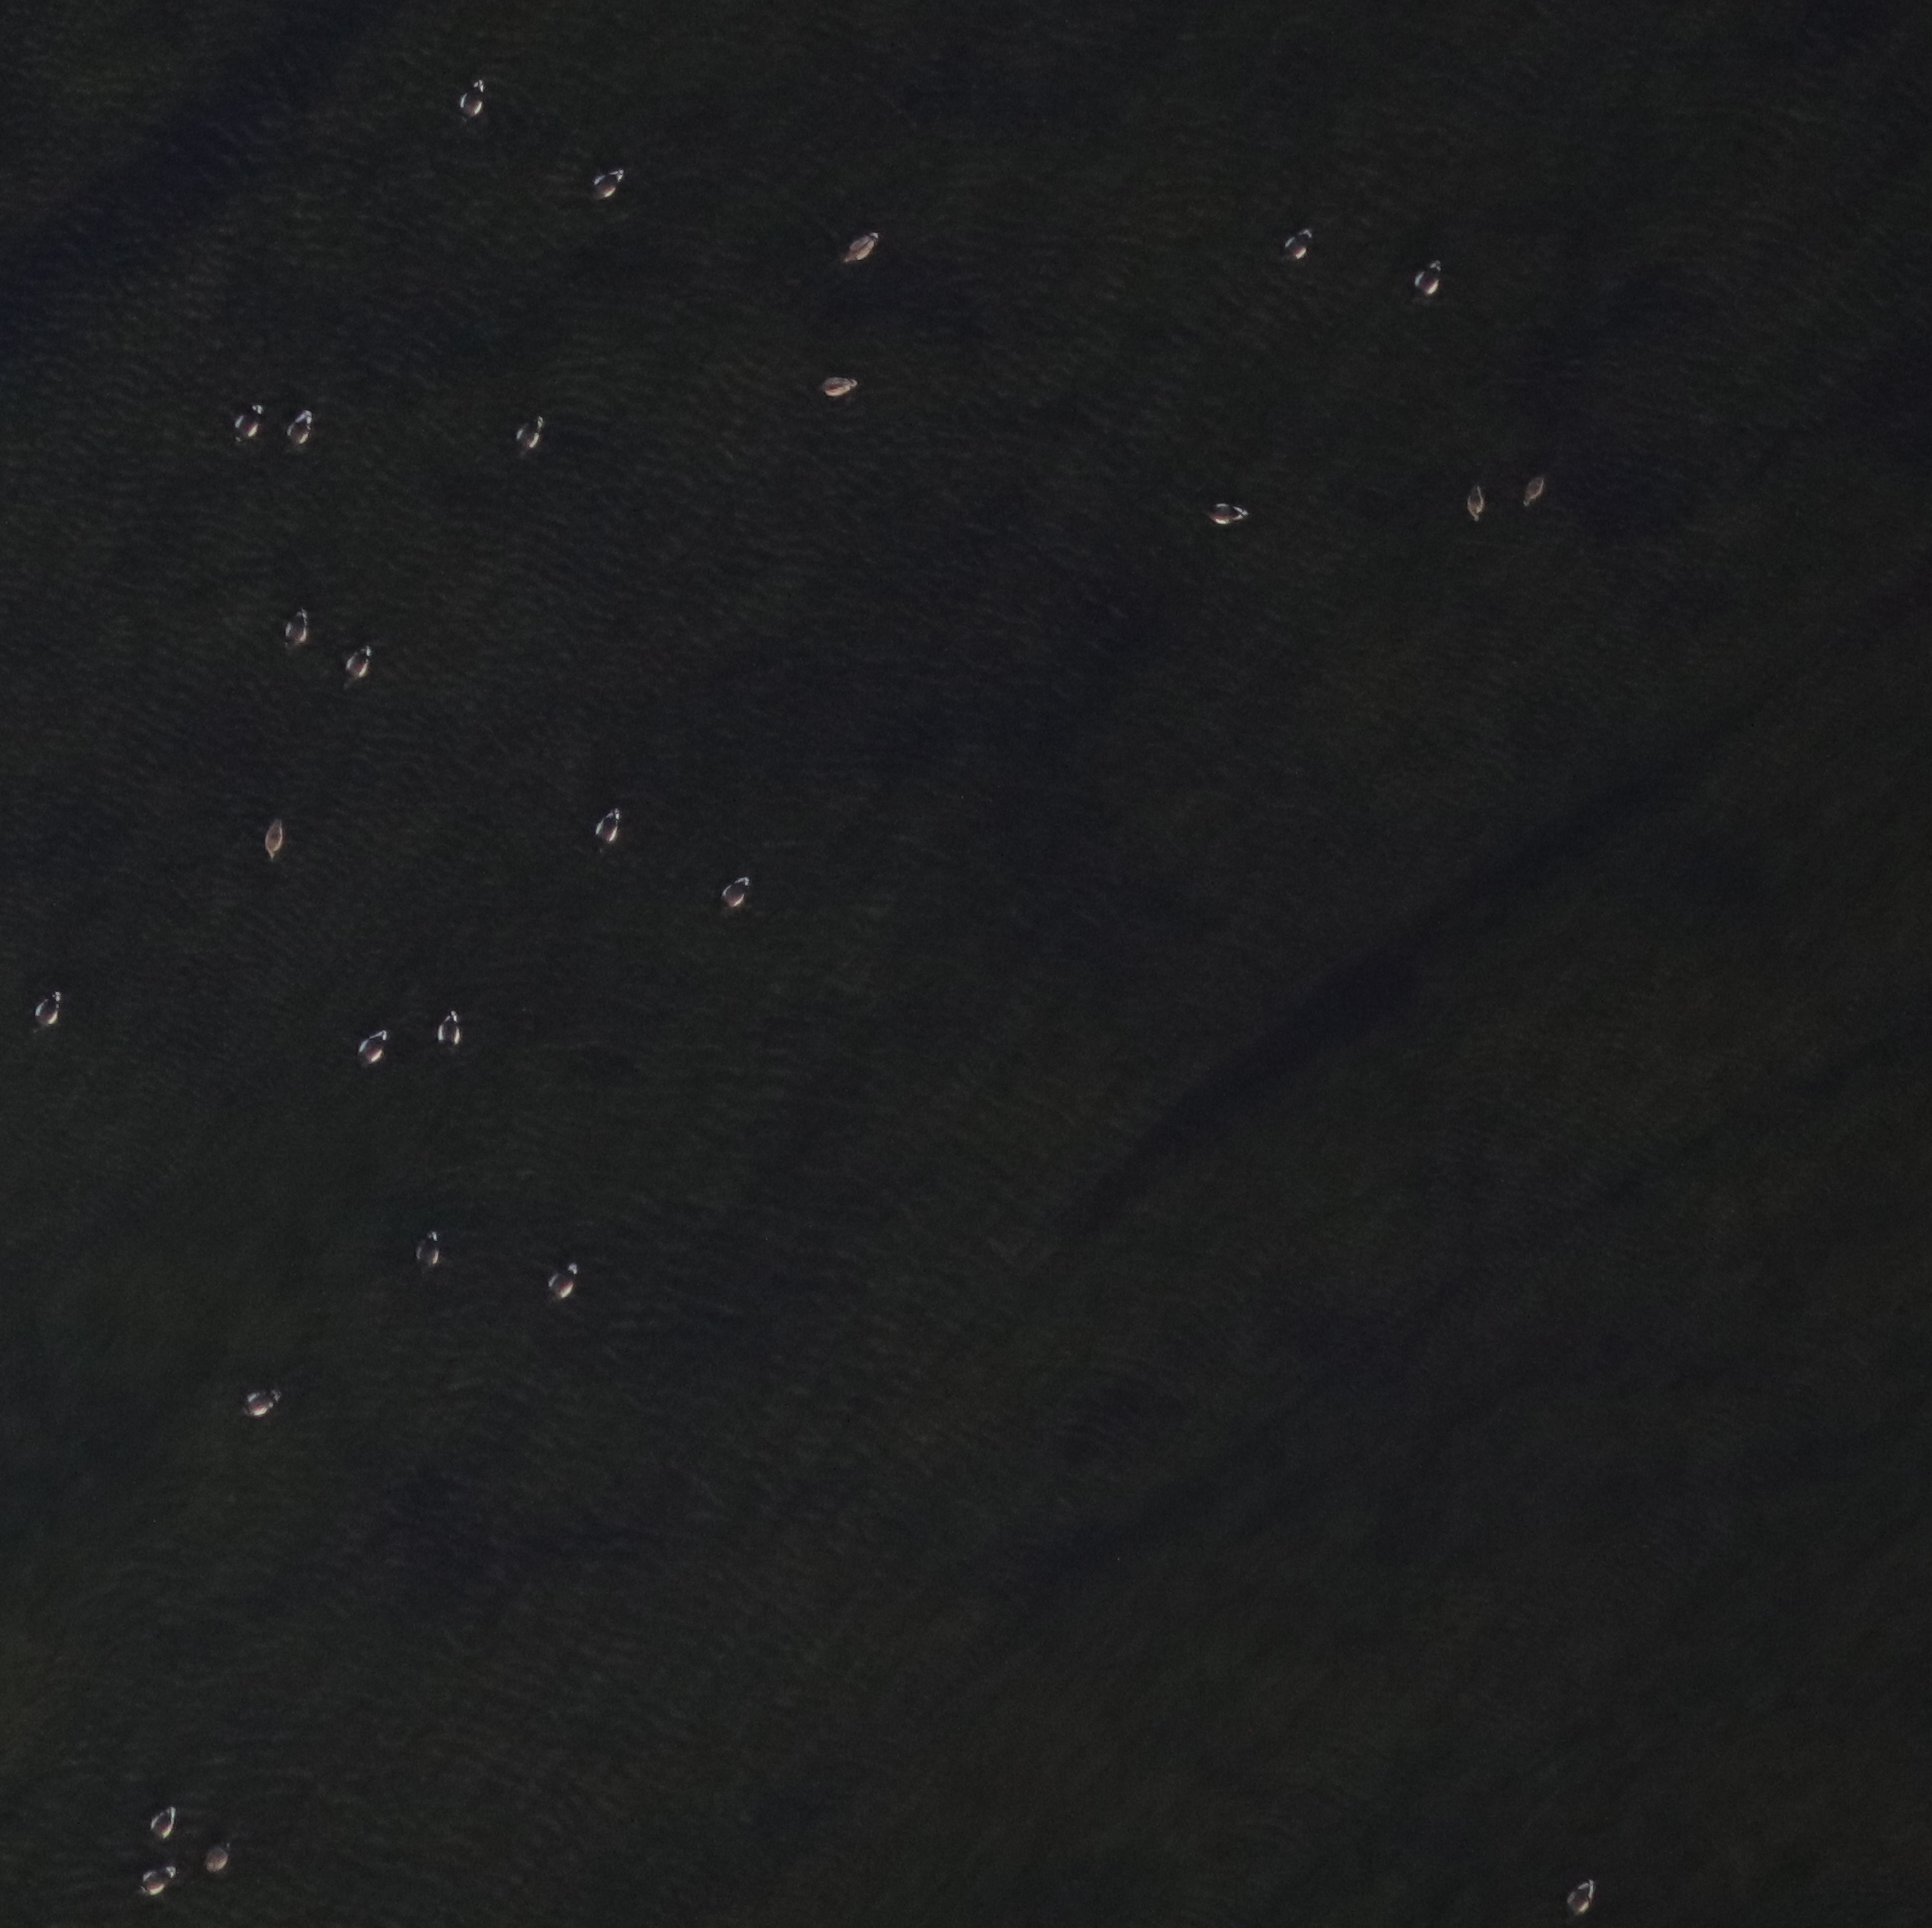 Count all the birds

27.